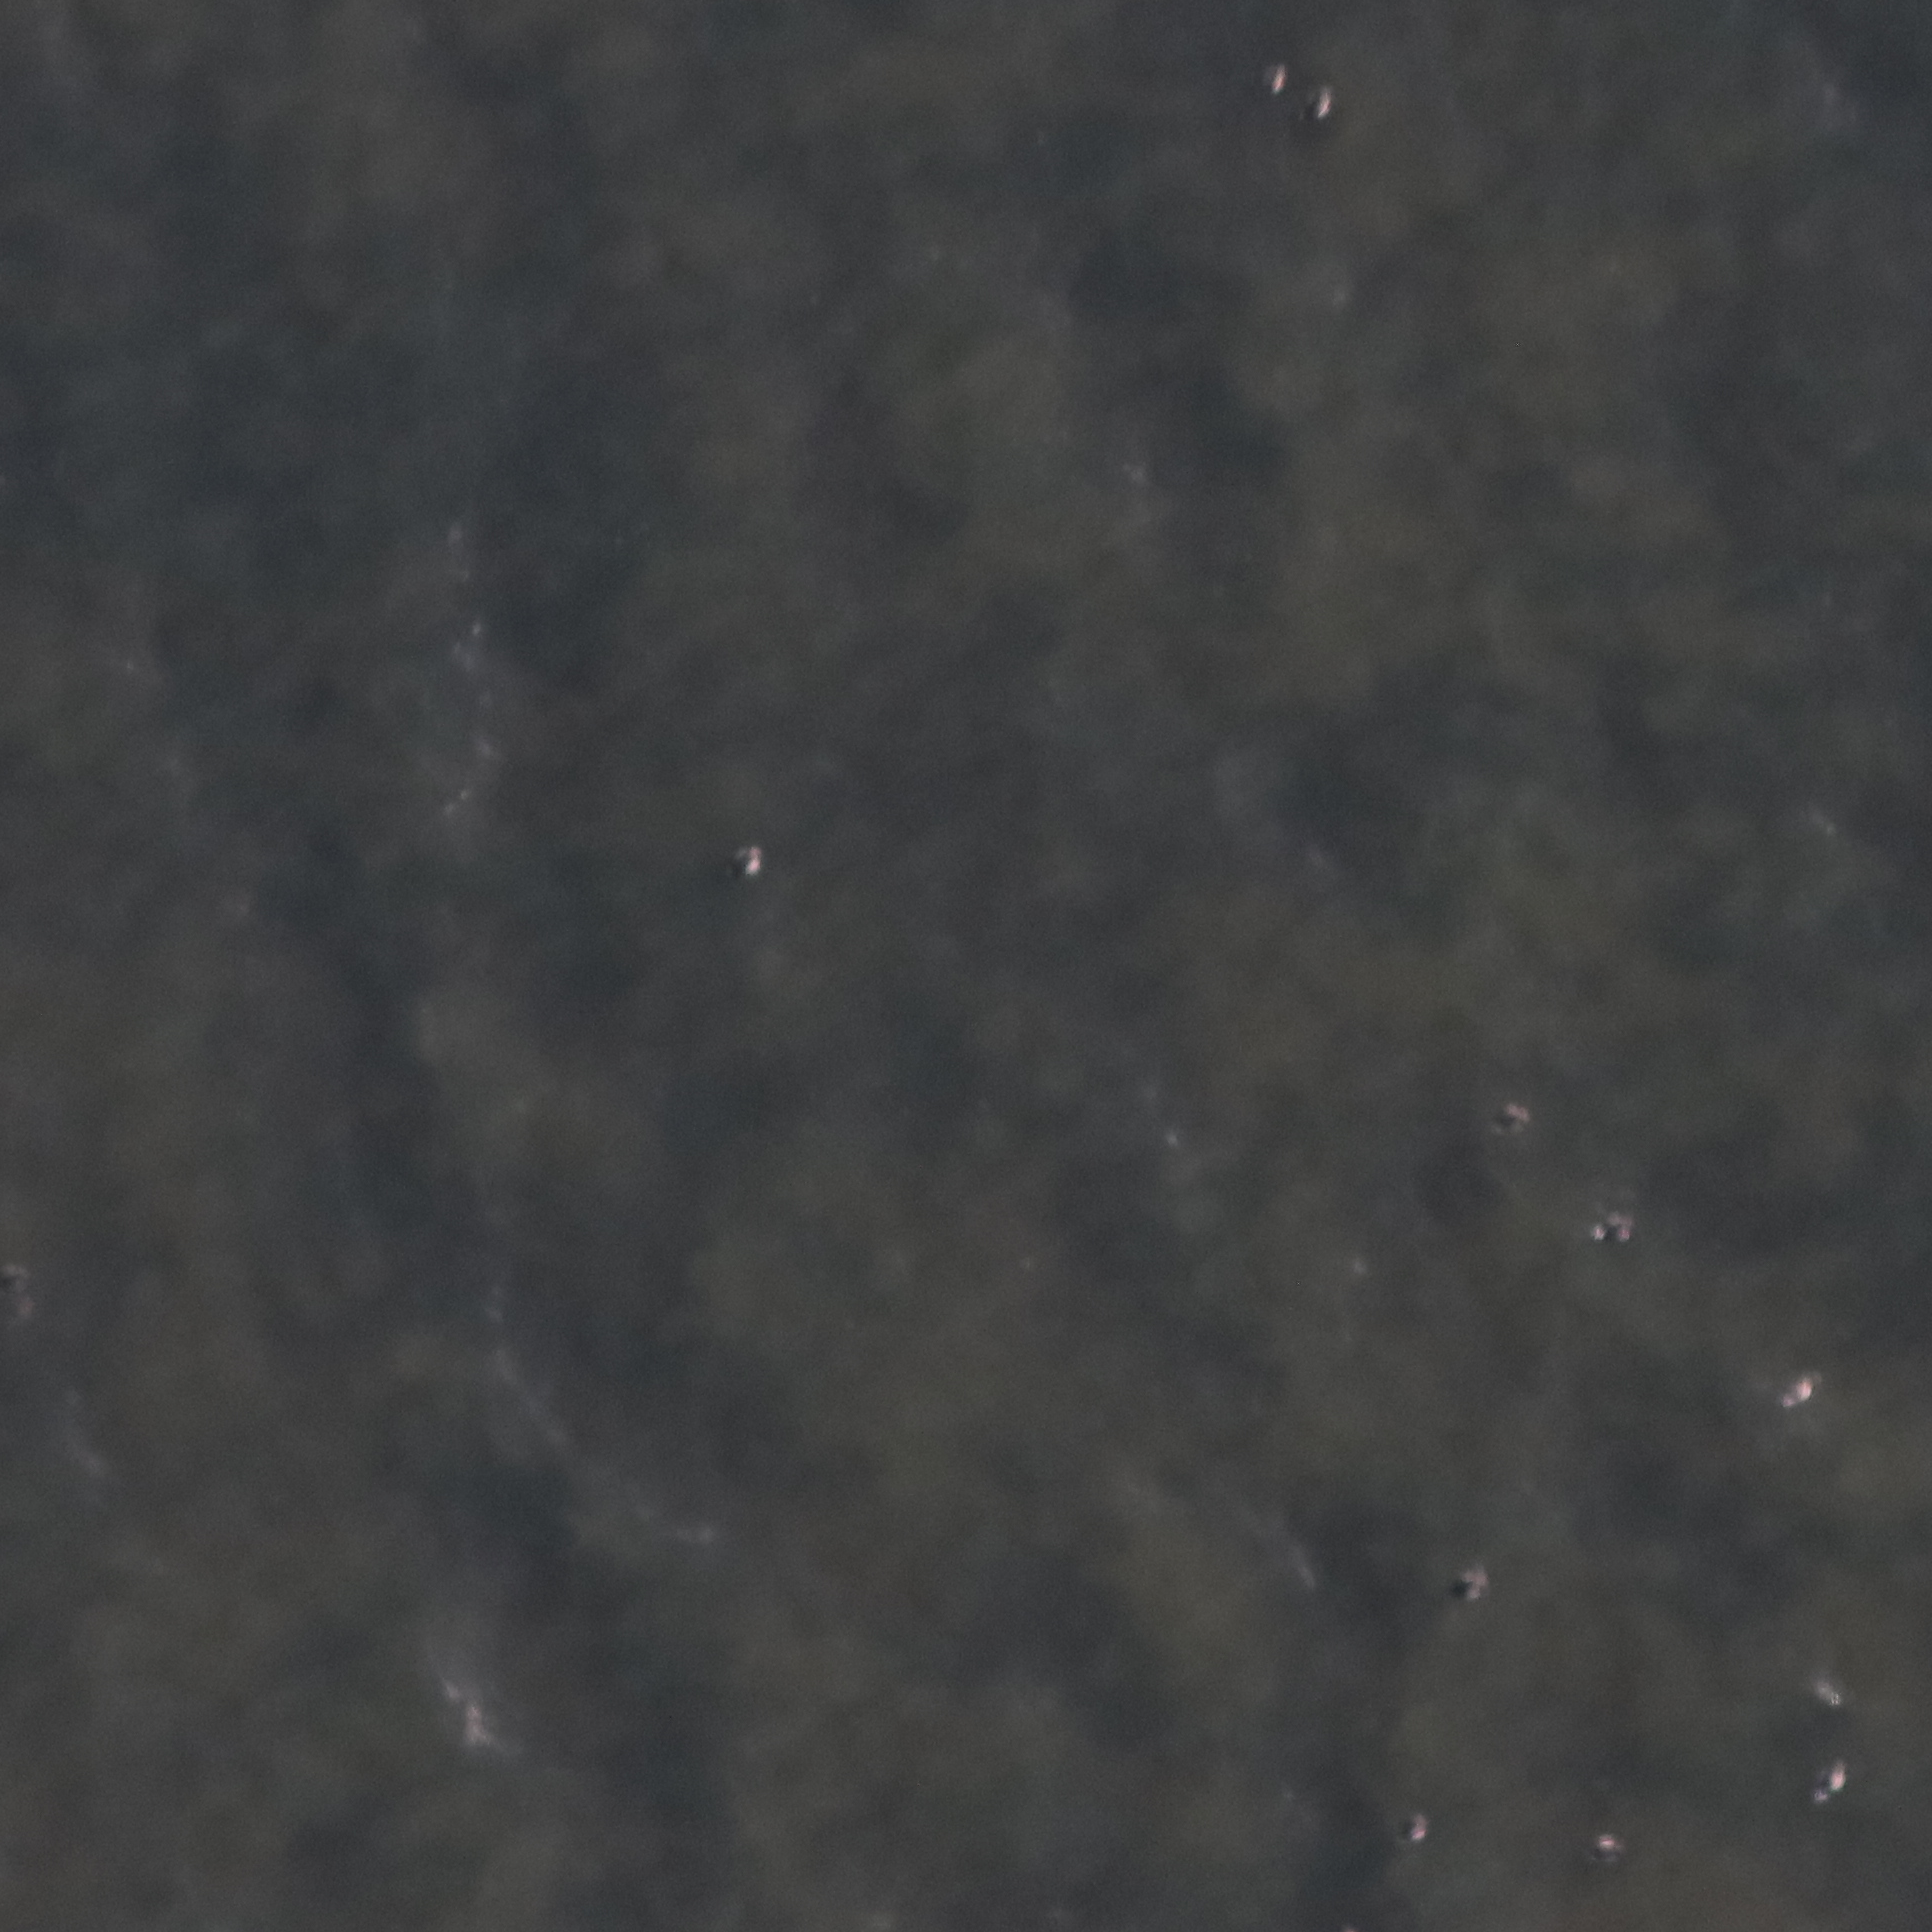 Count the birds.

11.